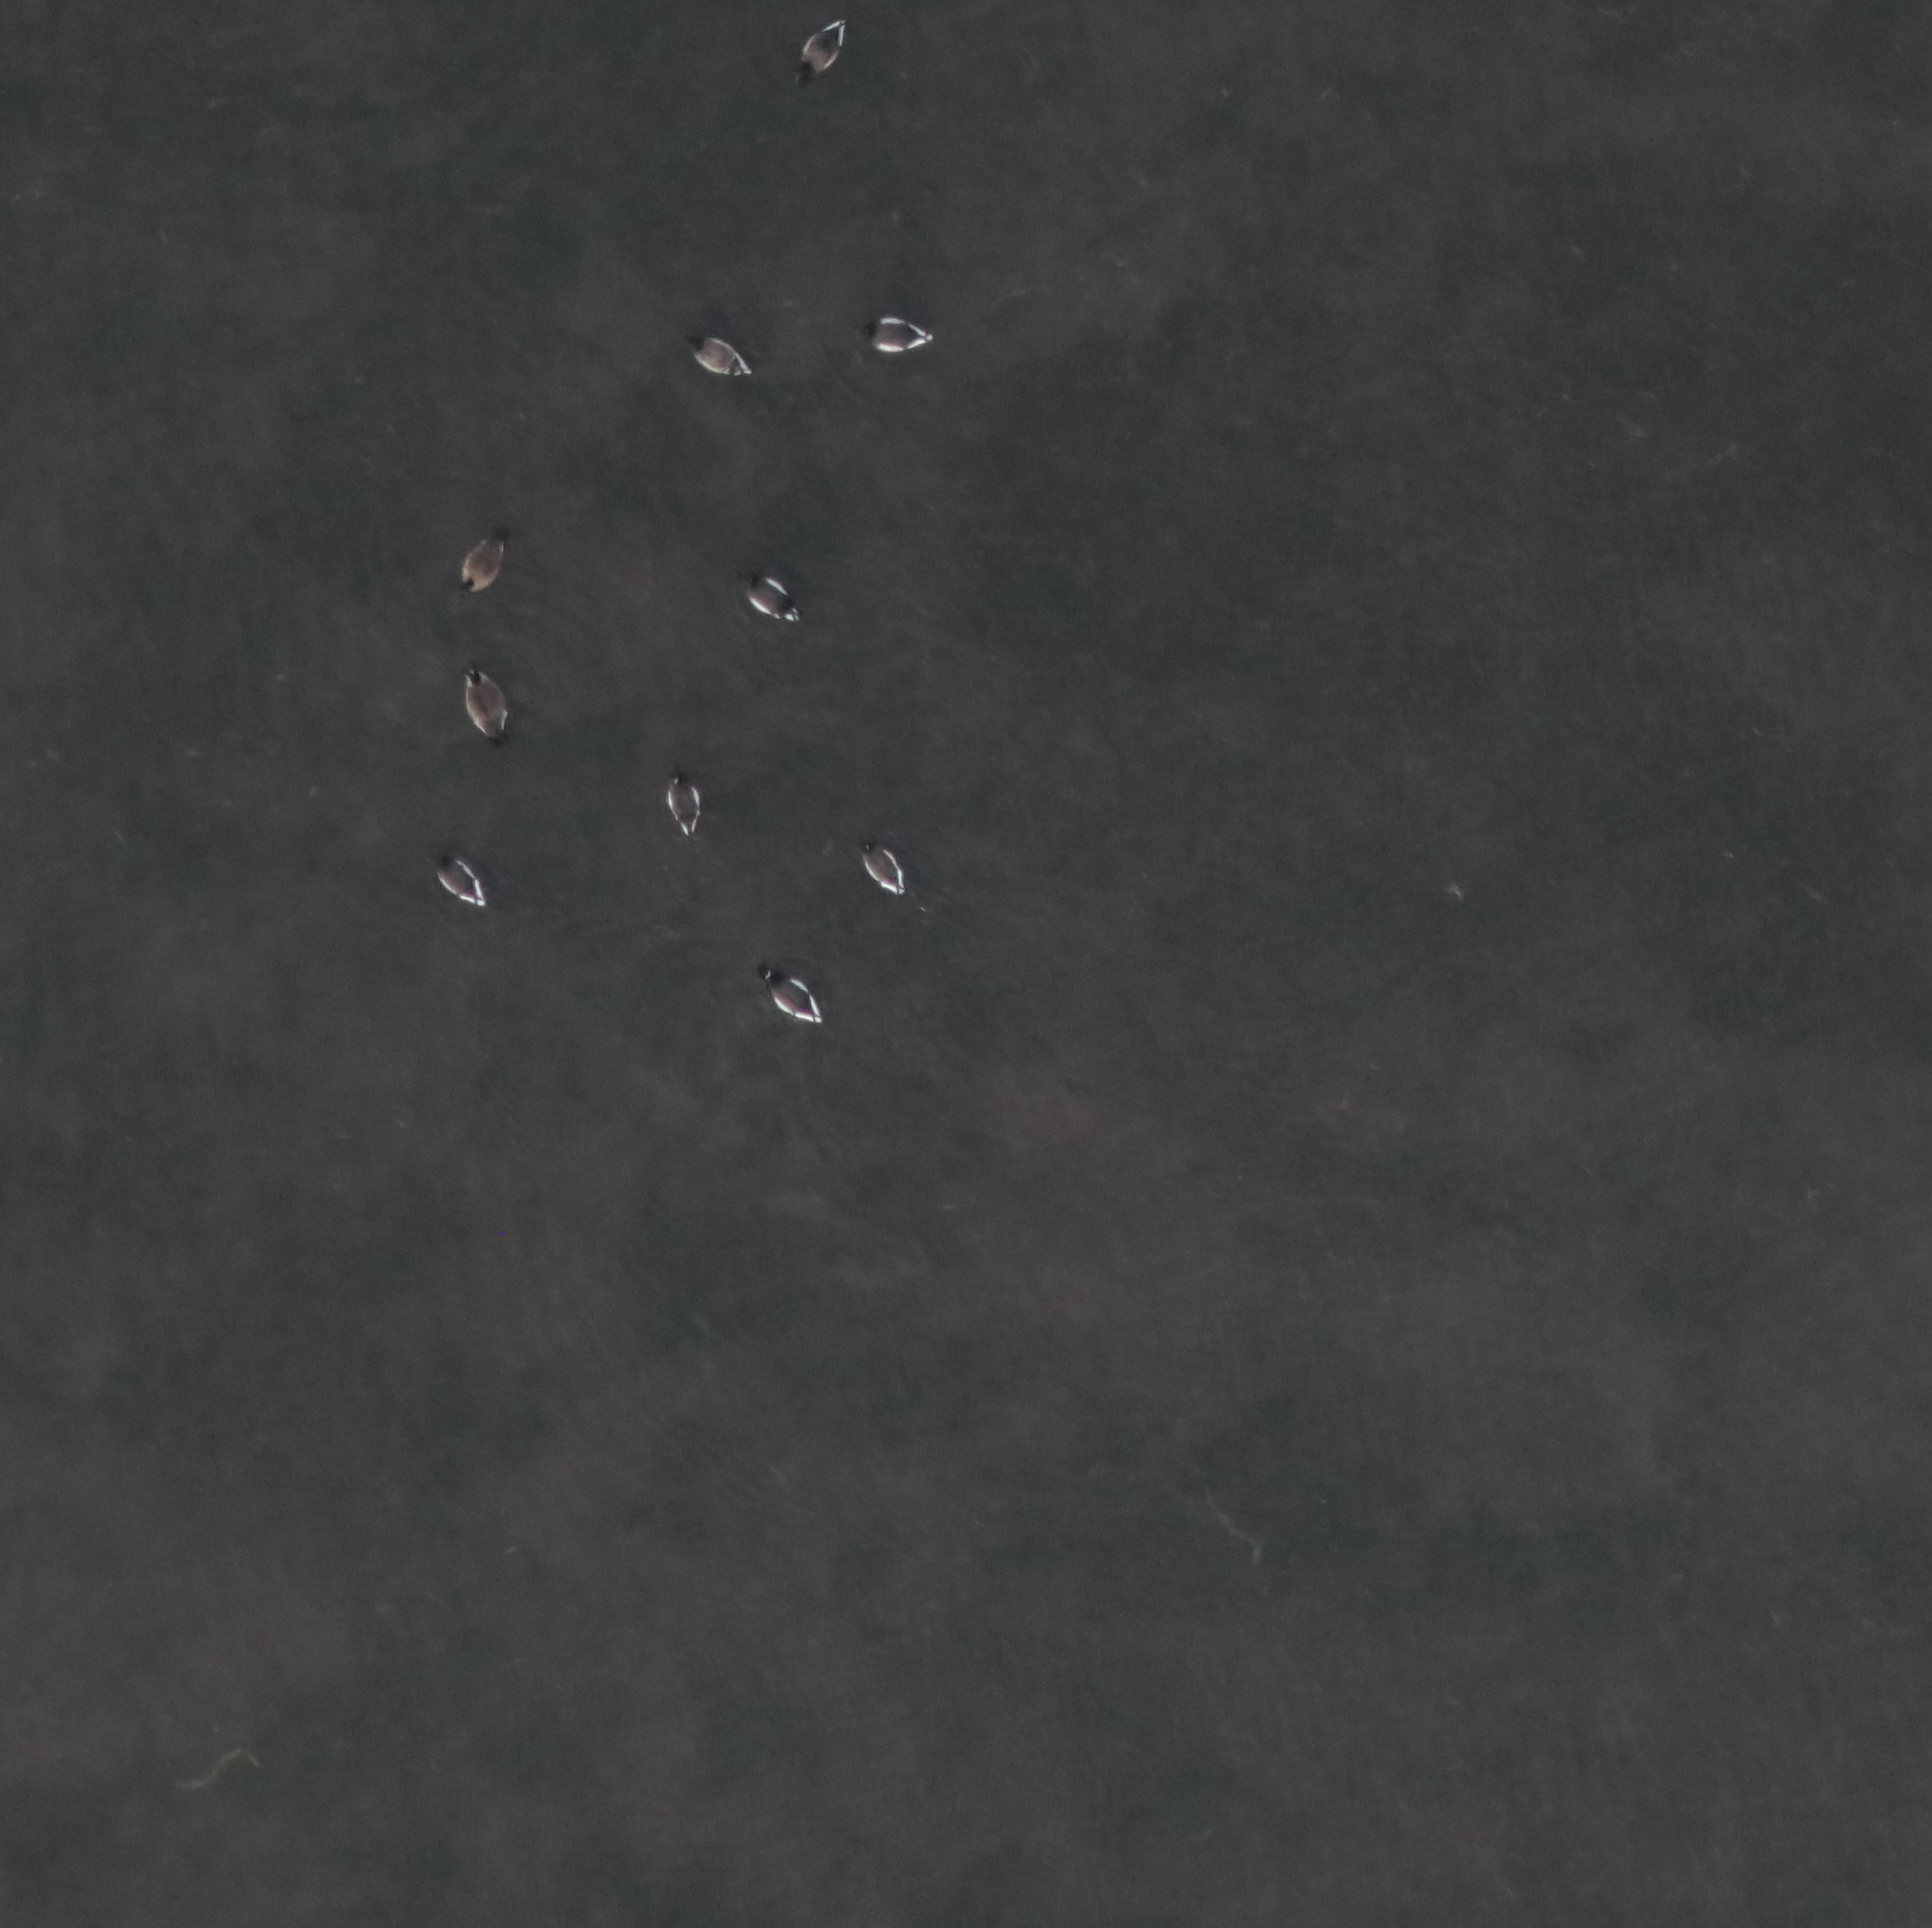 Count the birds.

10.